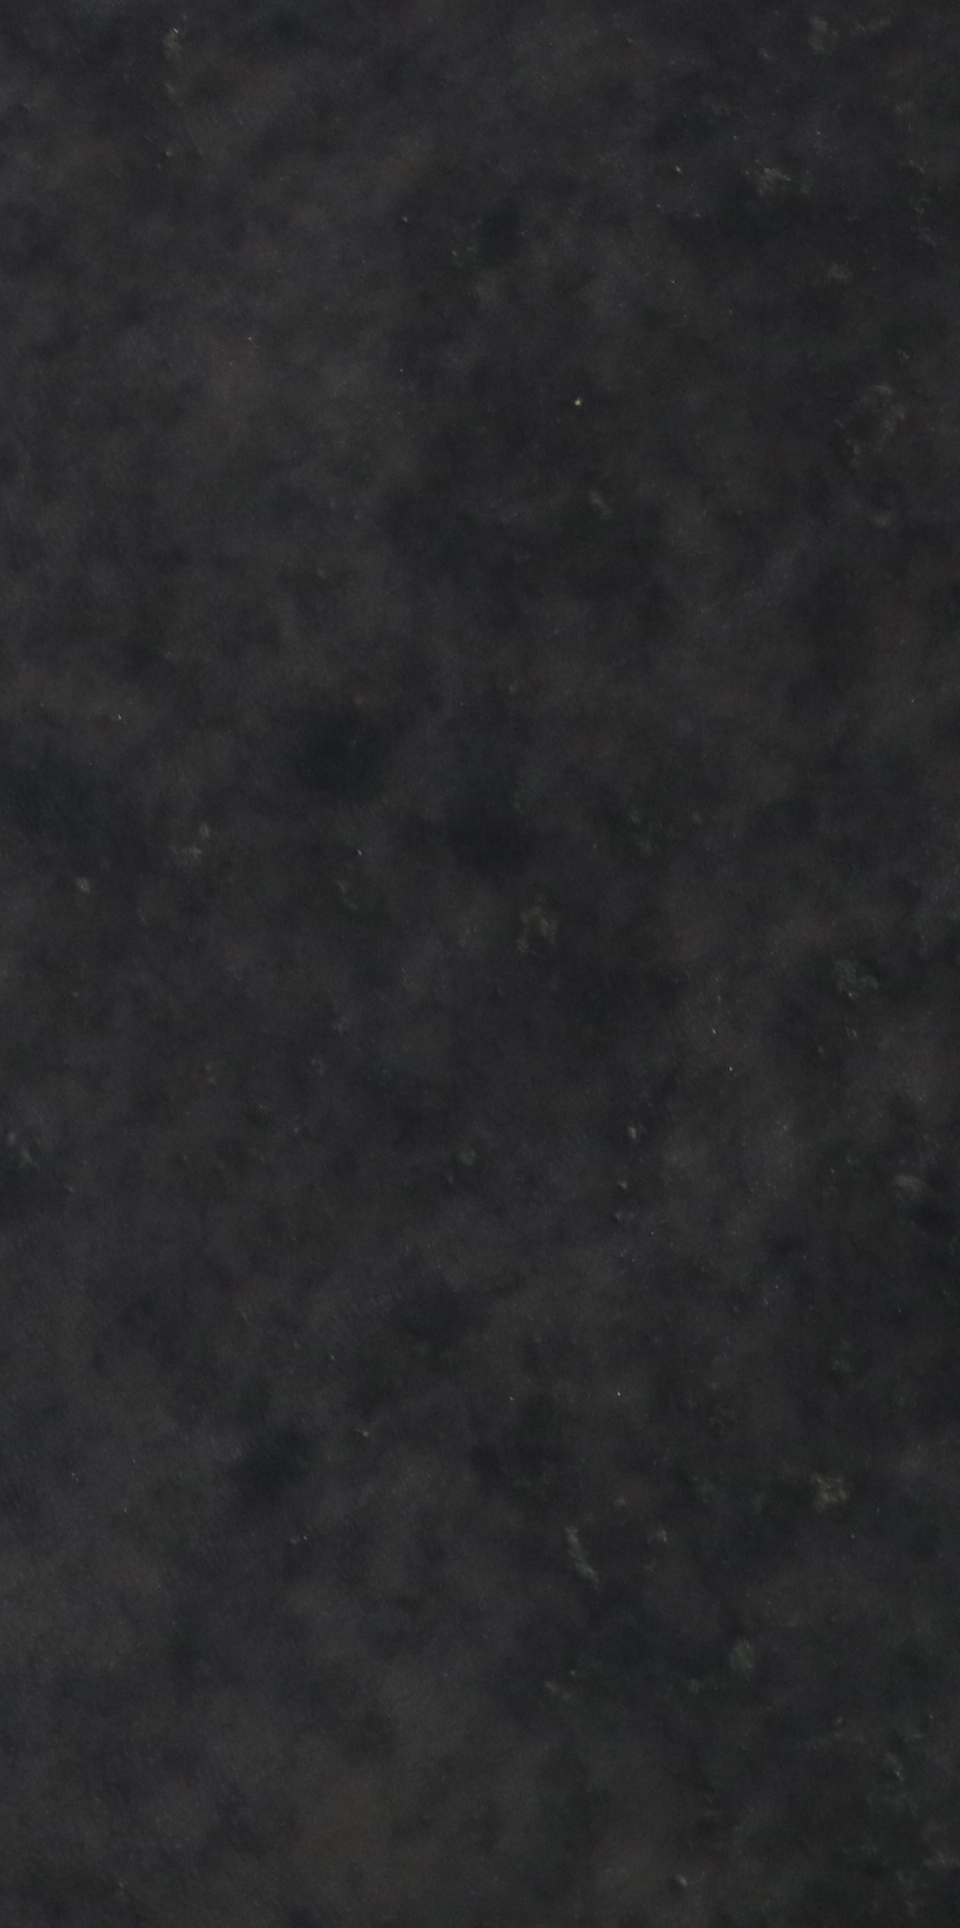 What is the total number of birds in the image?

0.